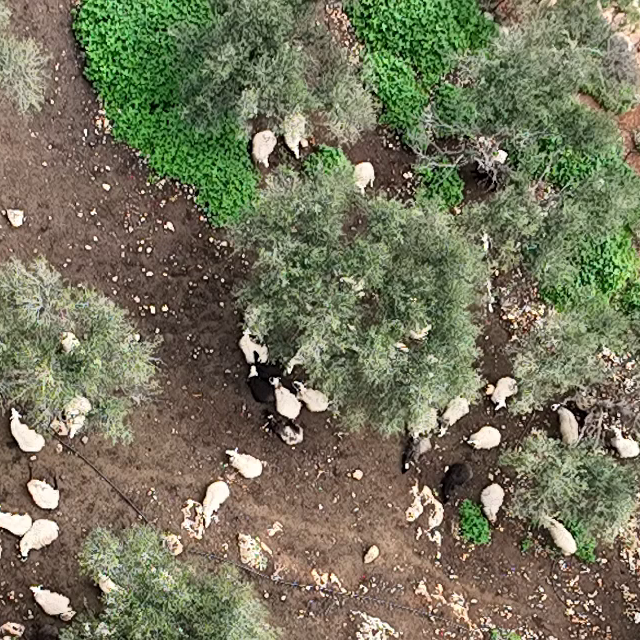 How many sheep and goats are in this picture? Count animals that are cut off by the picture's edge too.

30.